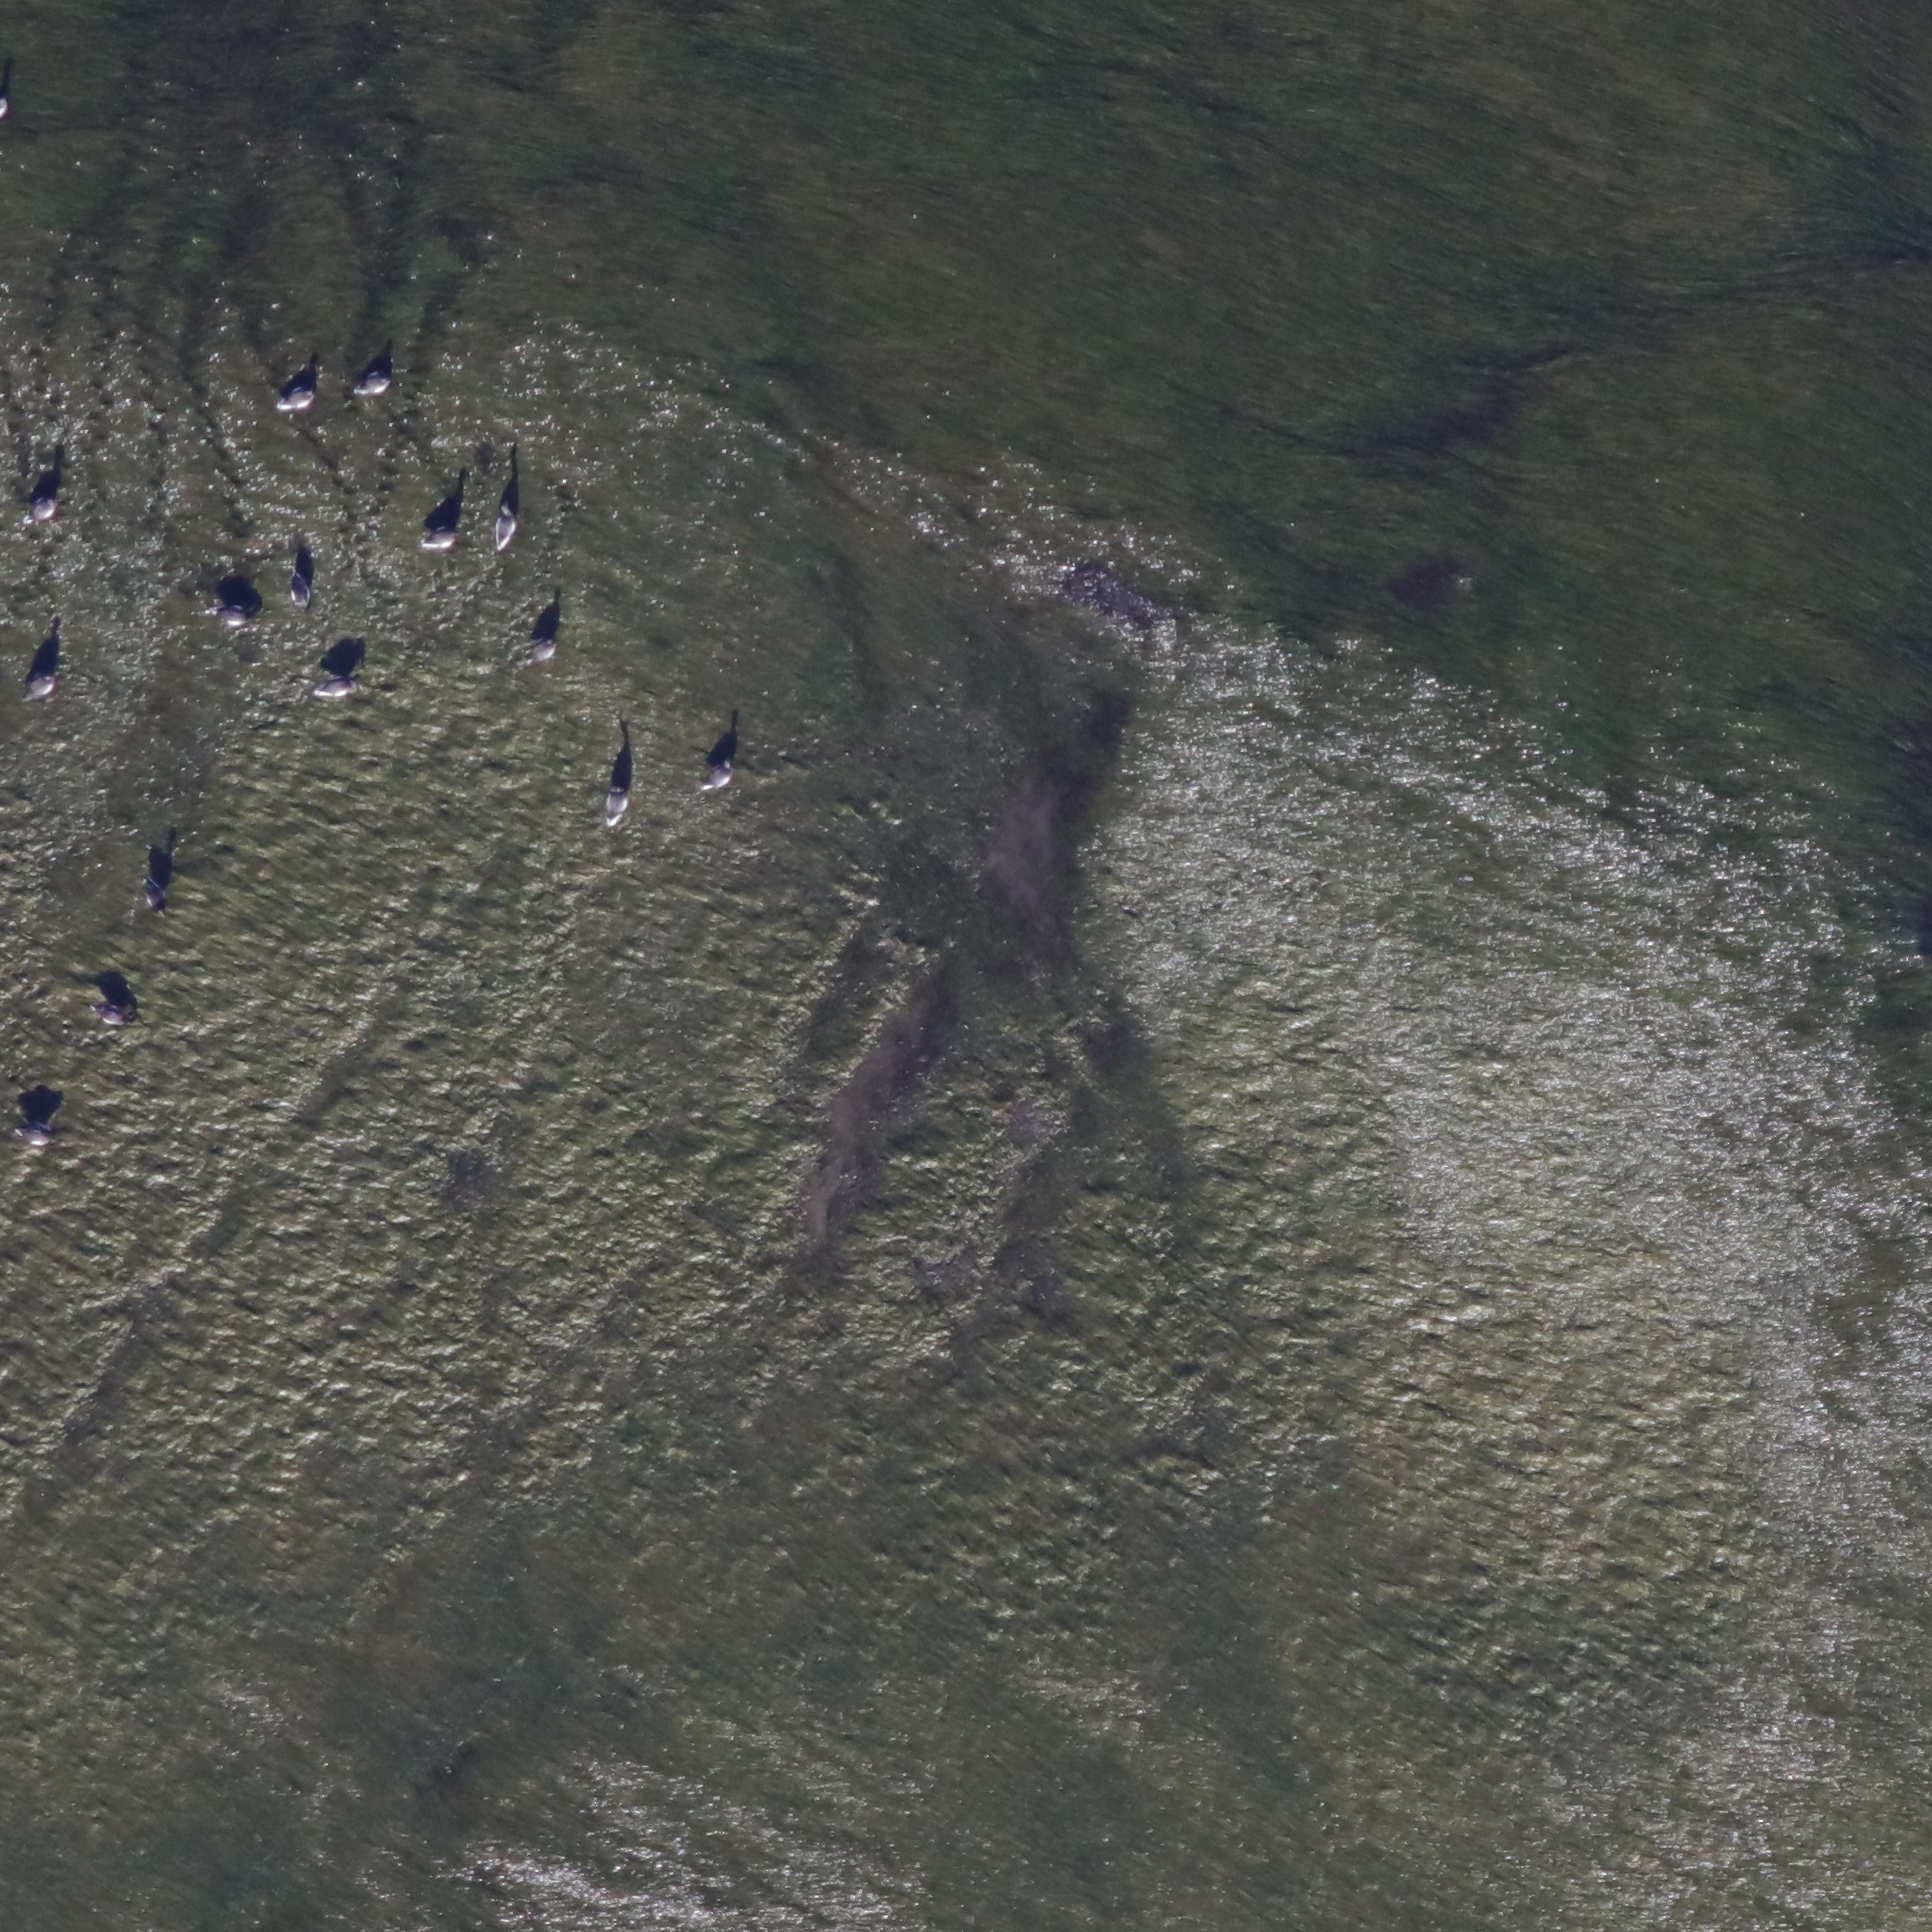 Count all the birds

15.